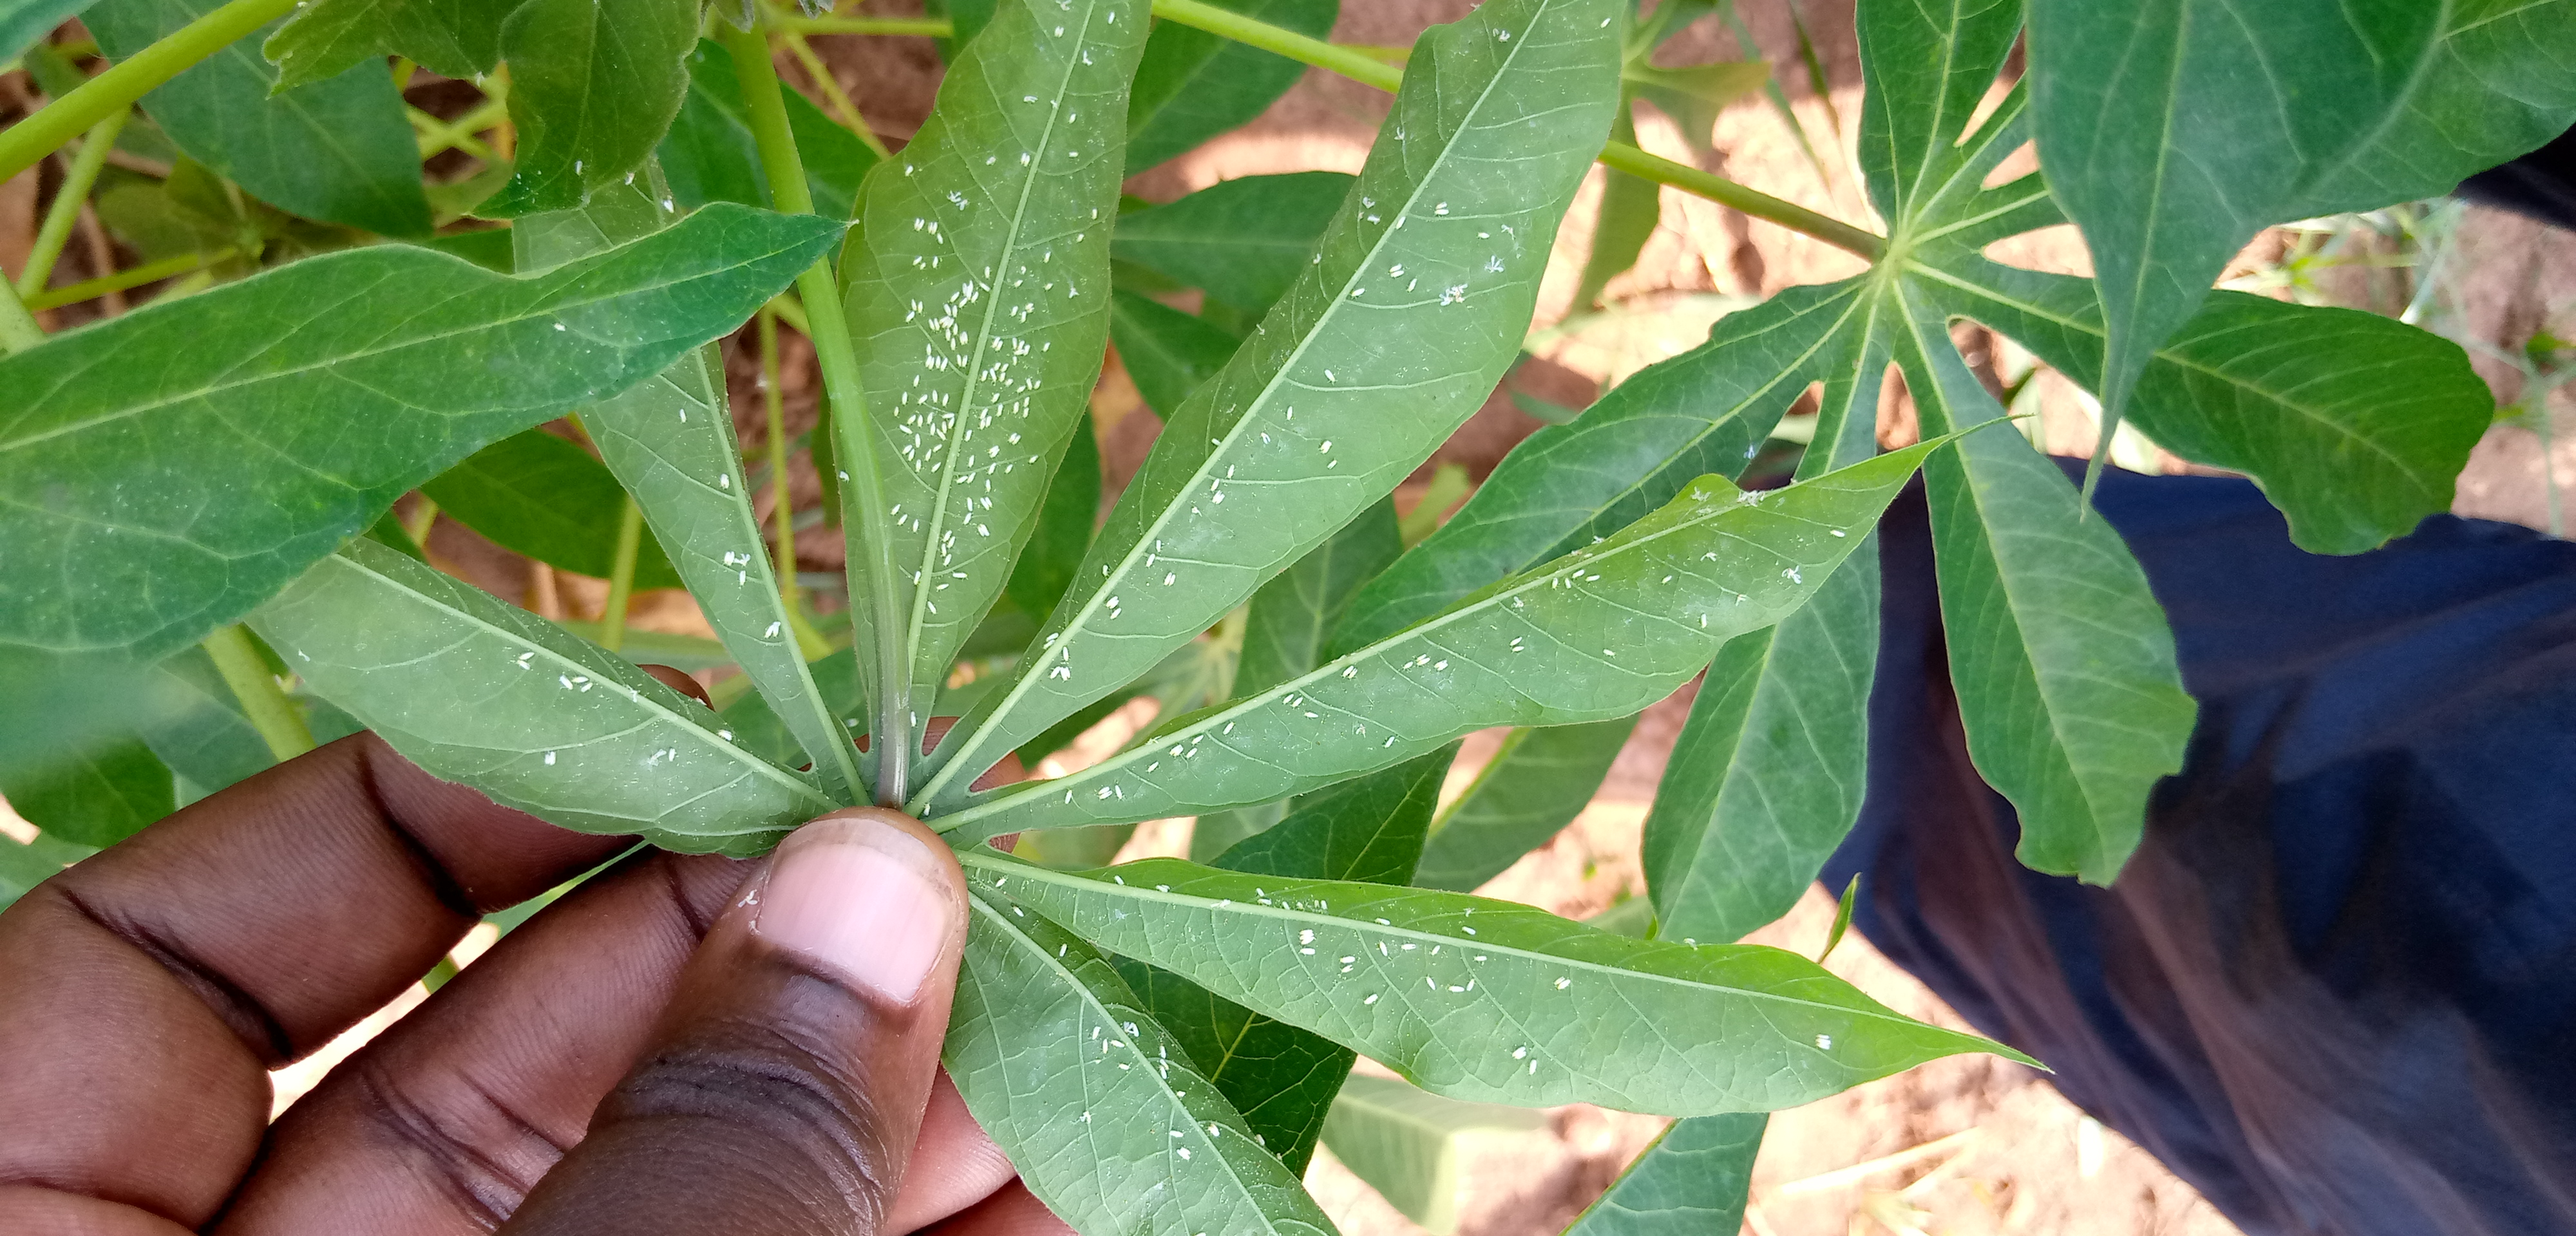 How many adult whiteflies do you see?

300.